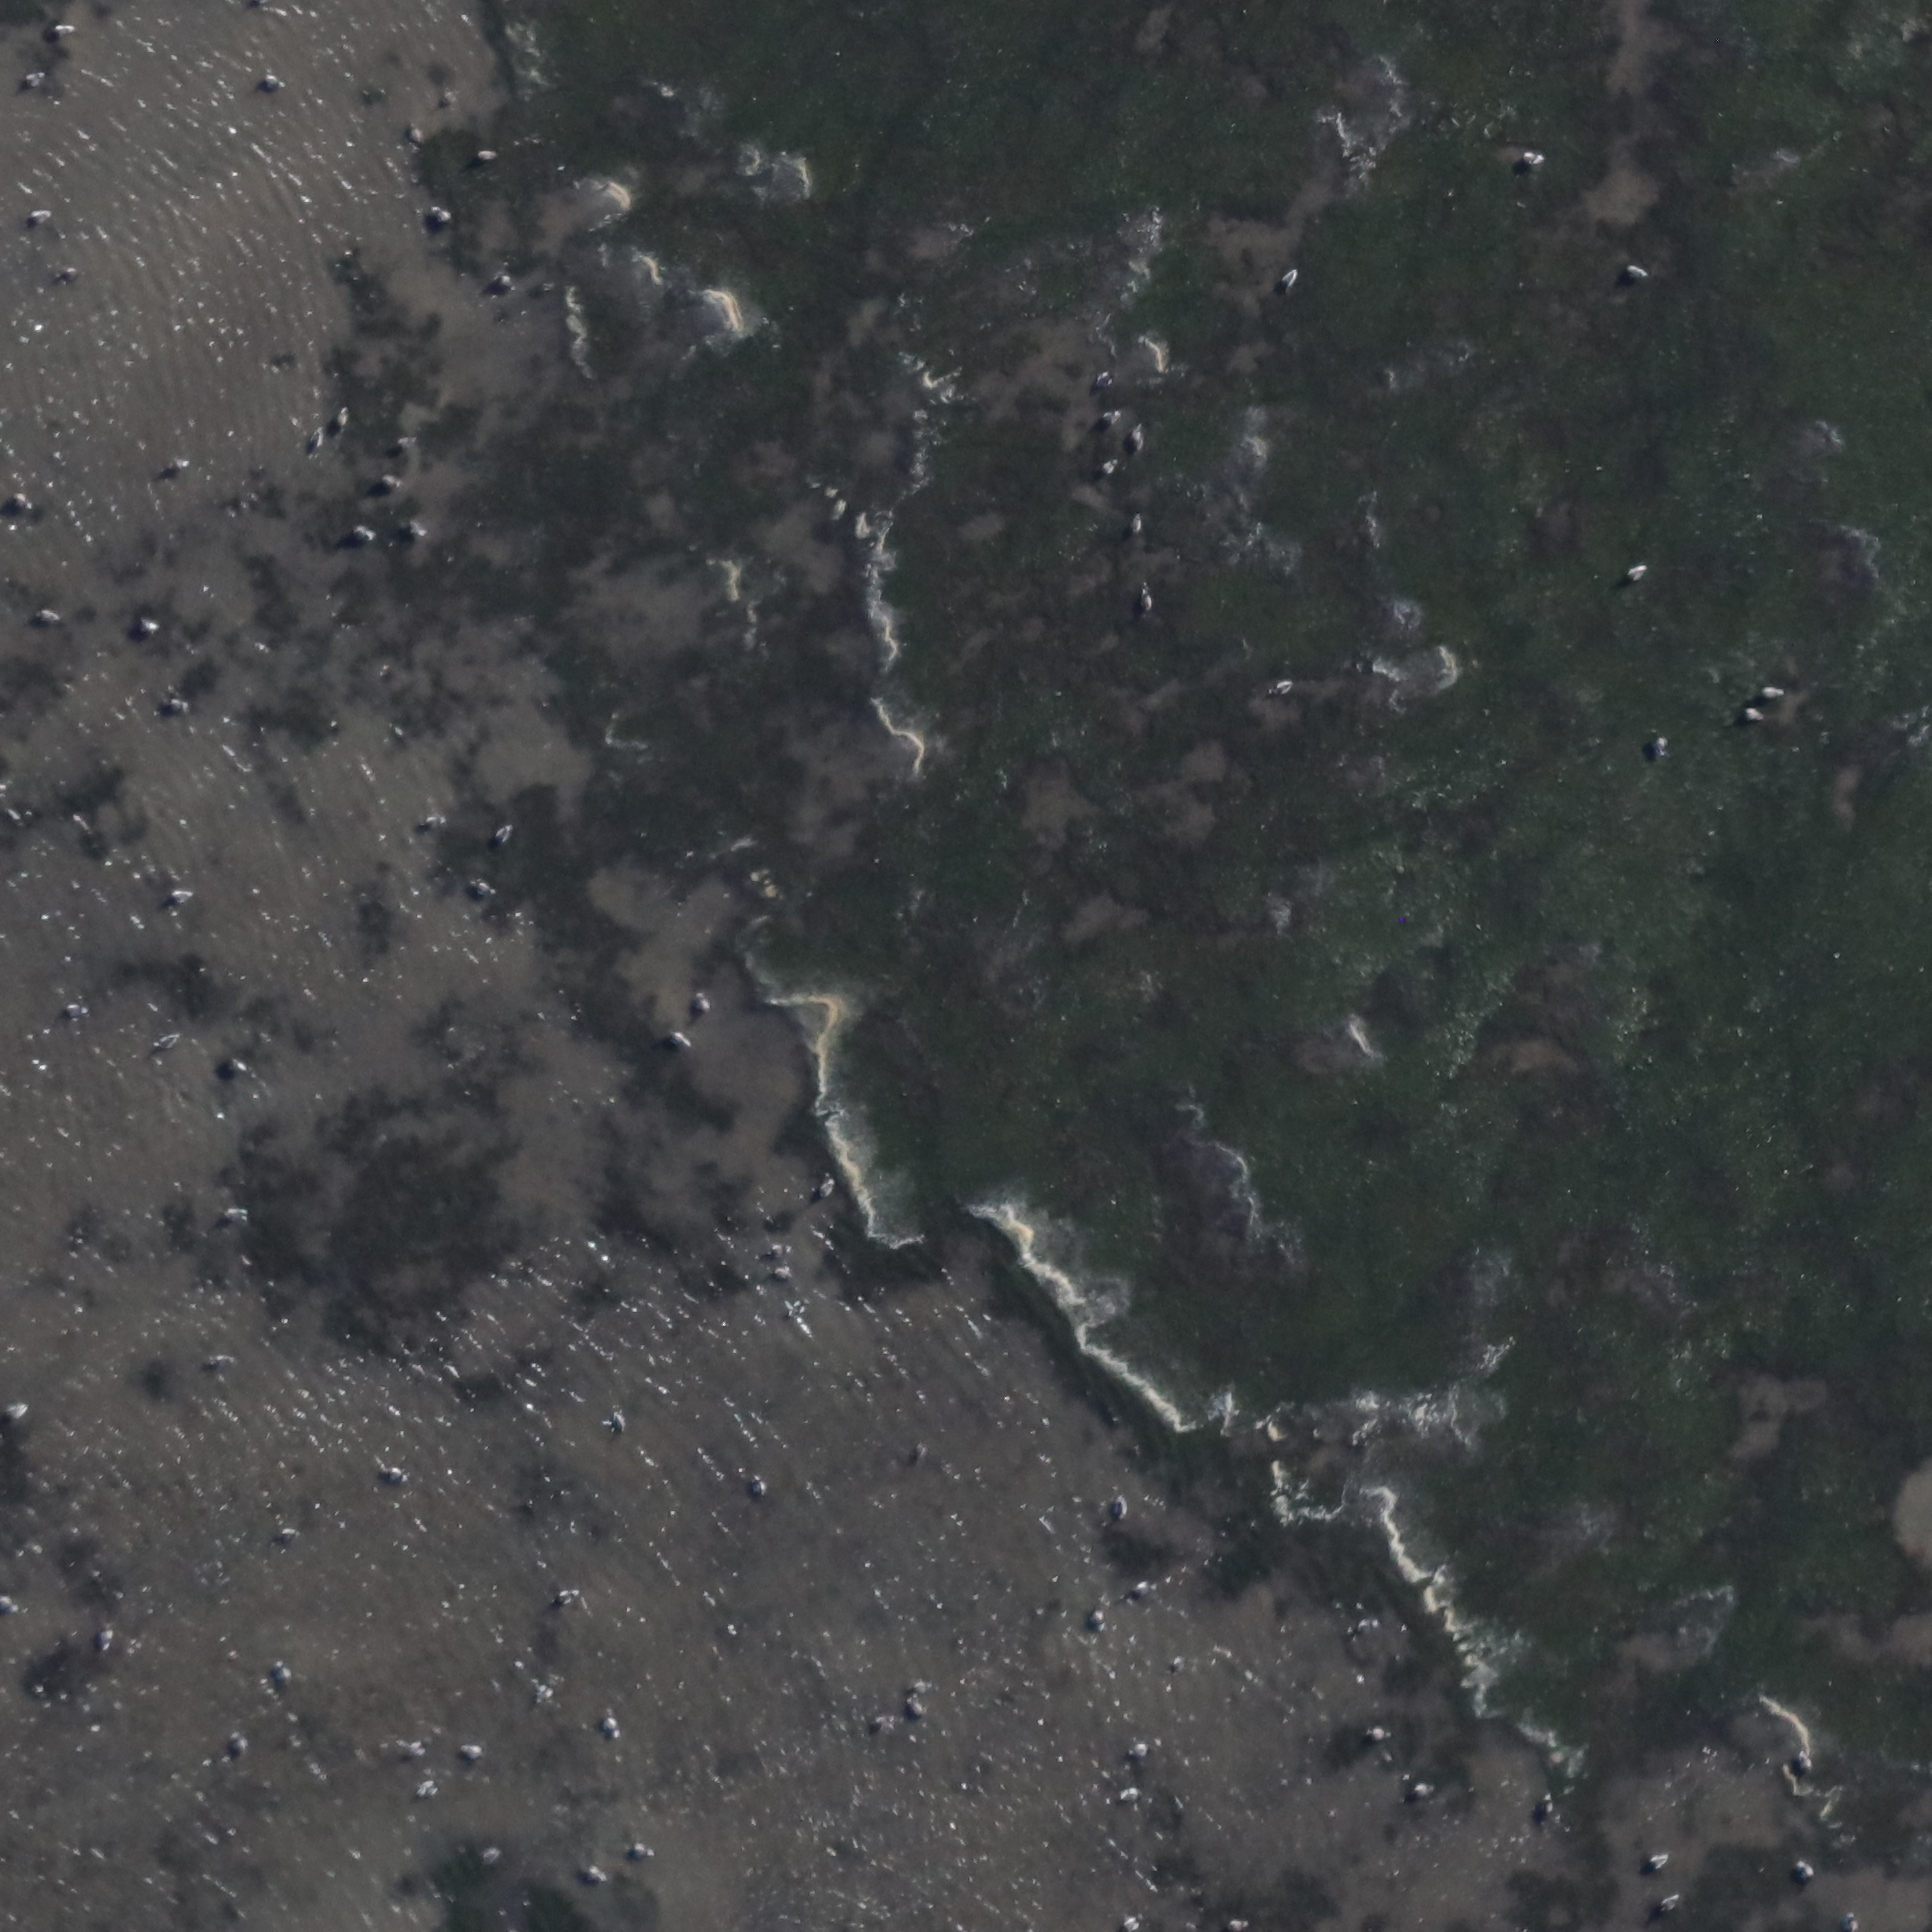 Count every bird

89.